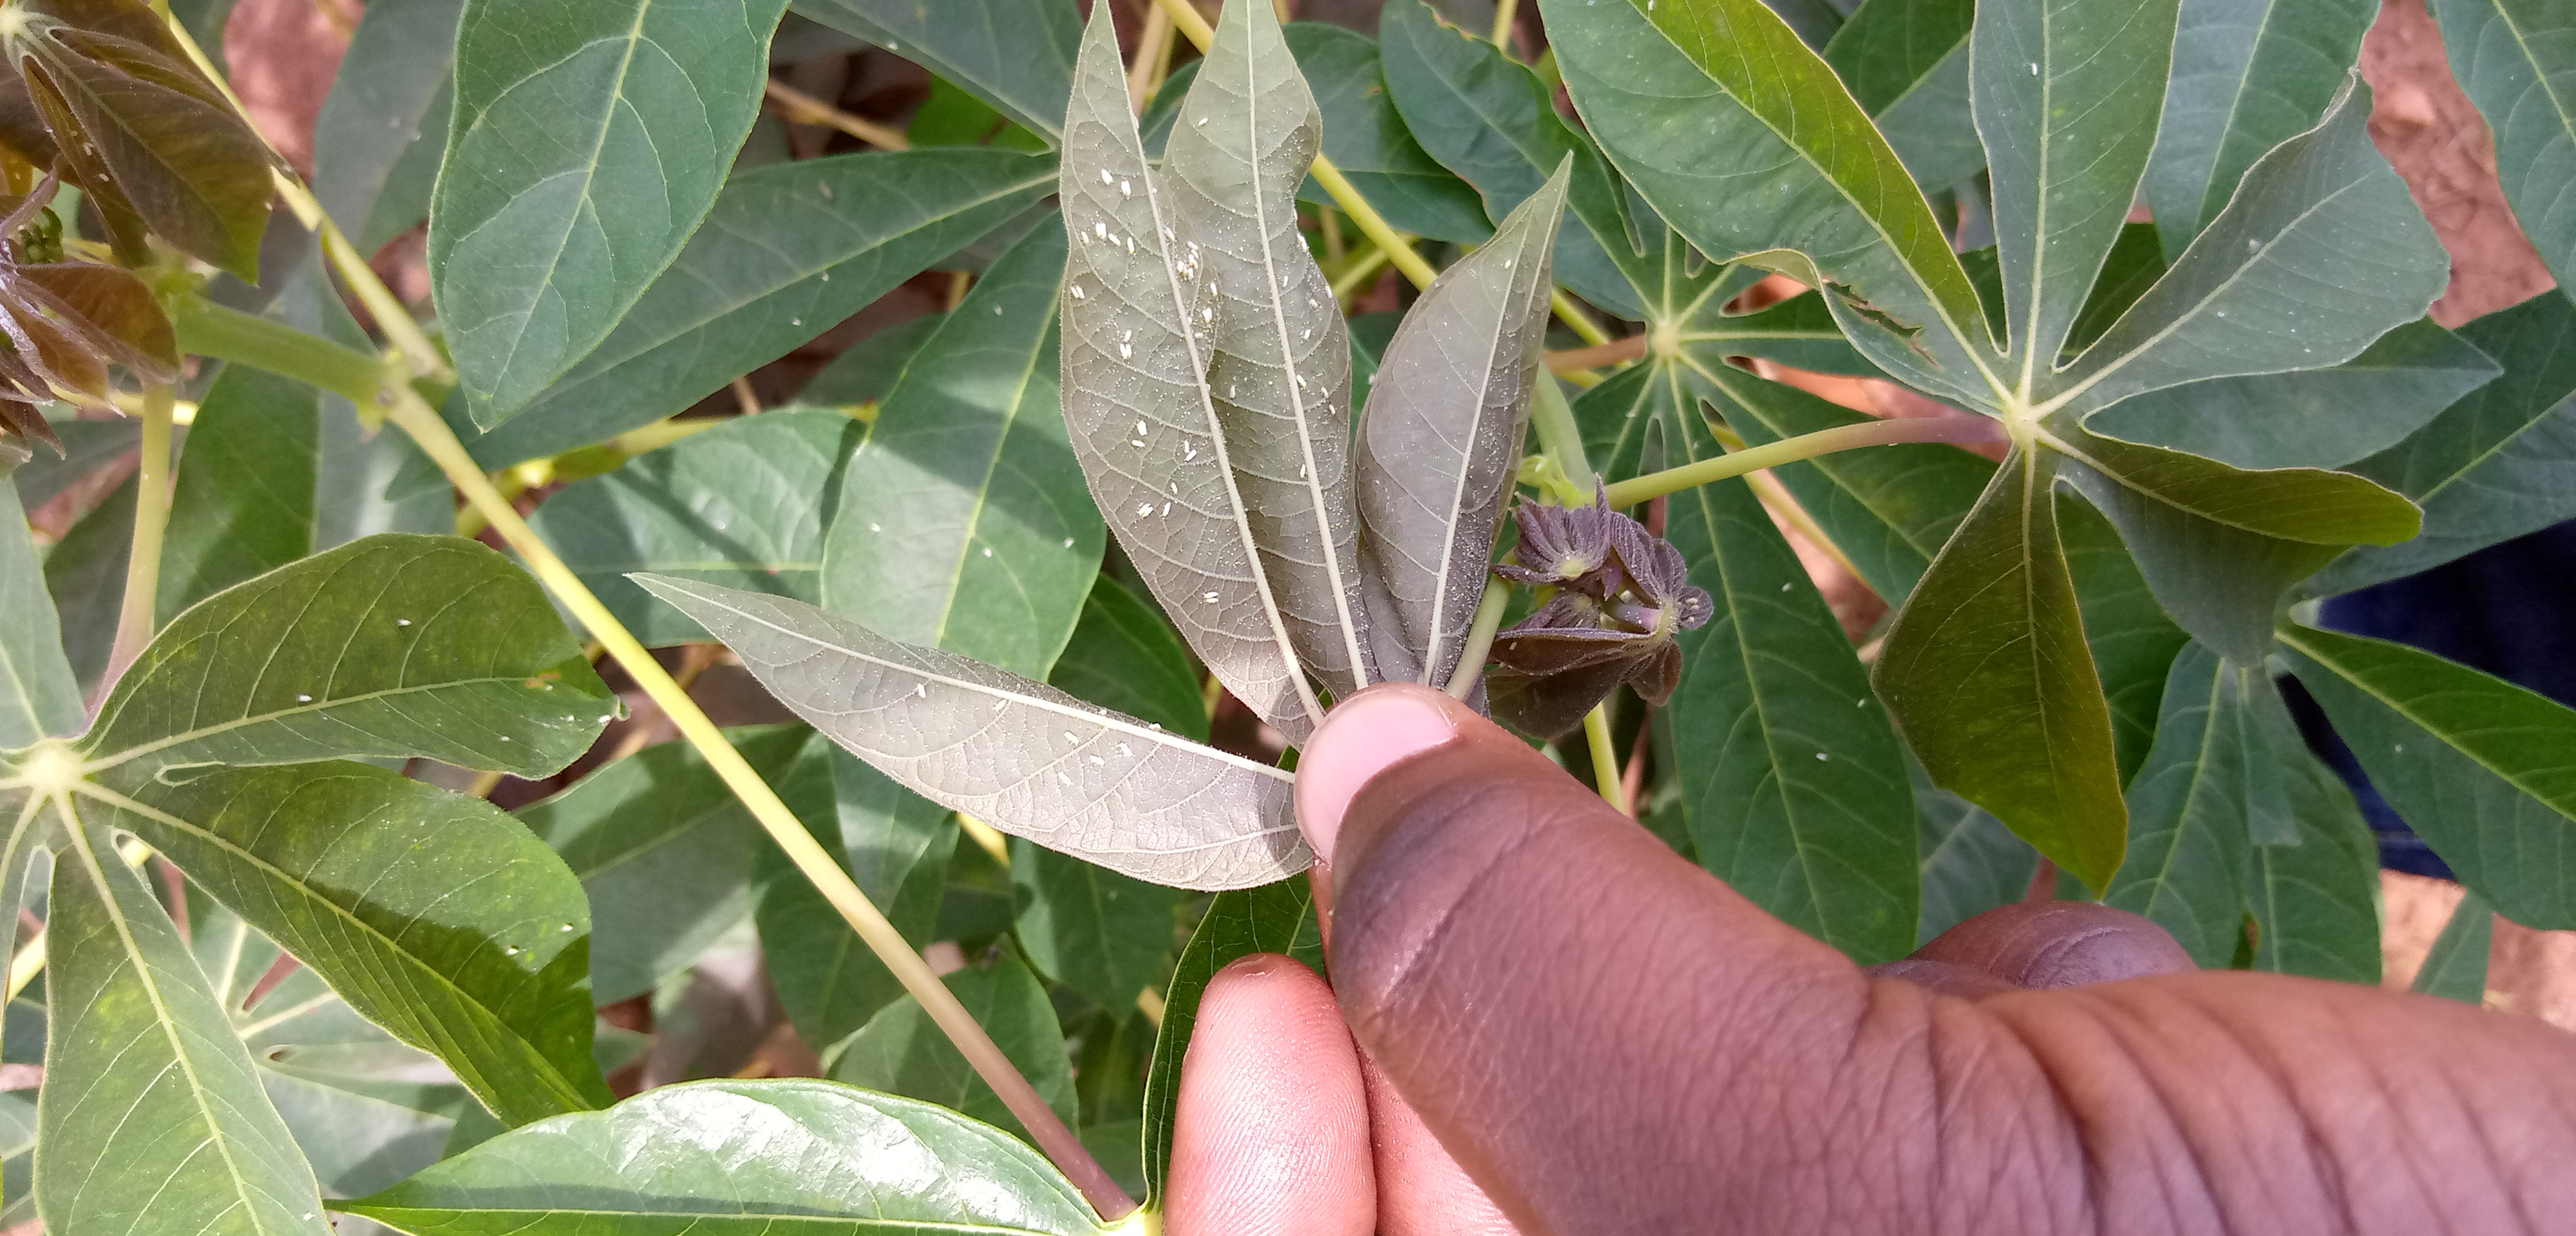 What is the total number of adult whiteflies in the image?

62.